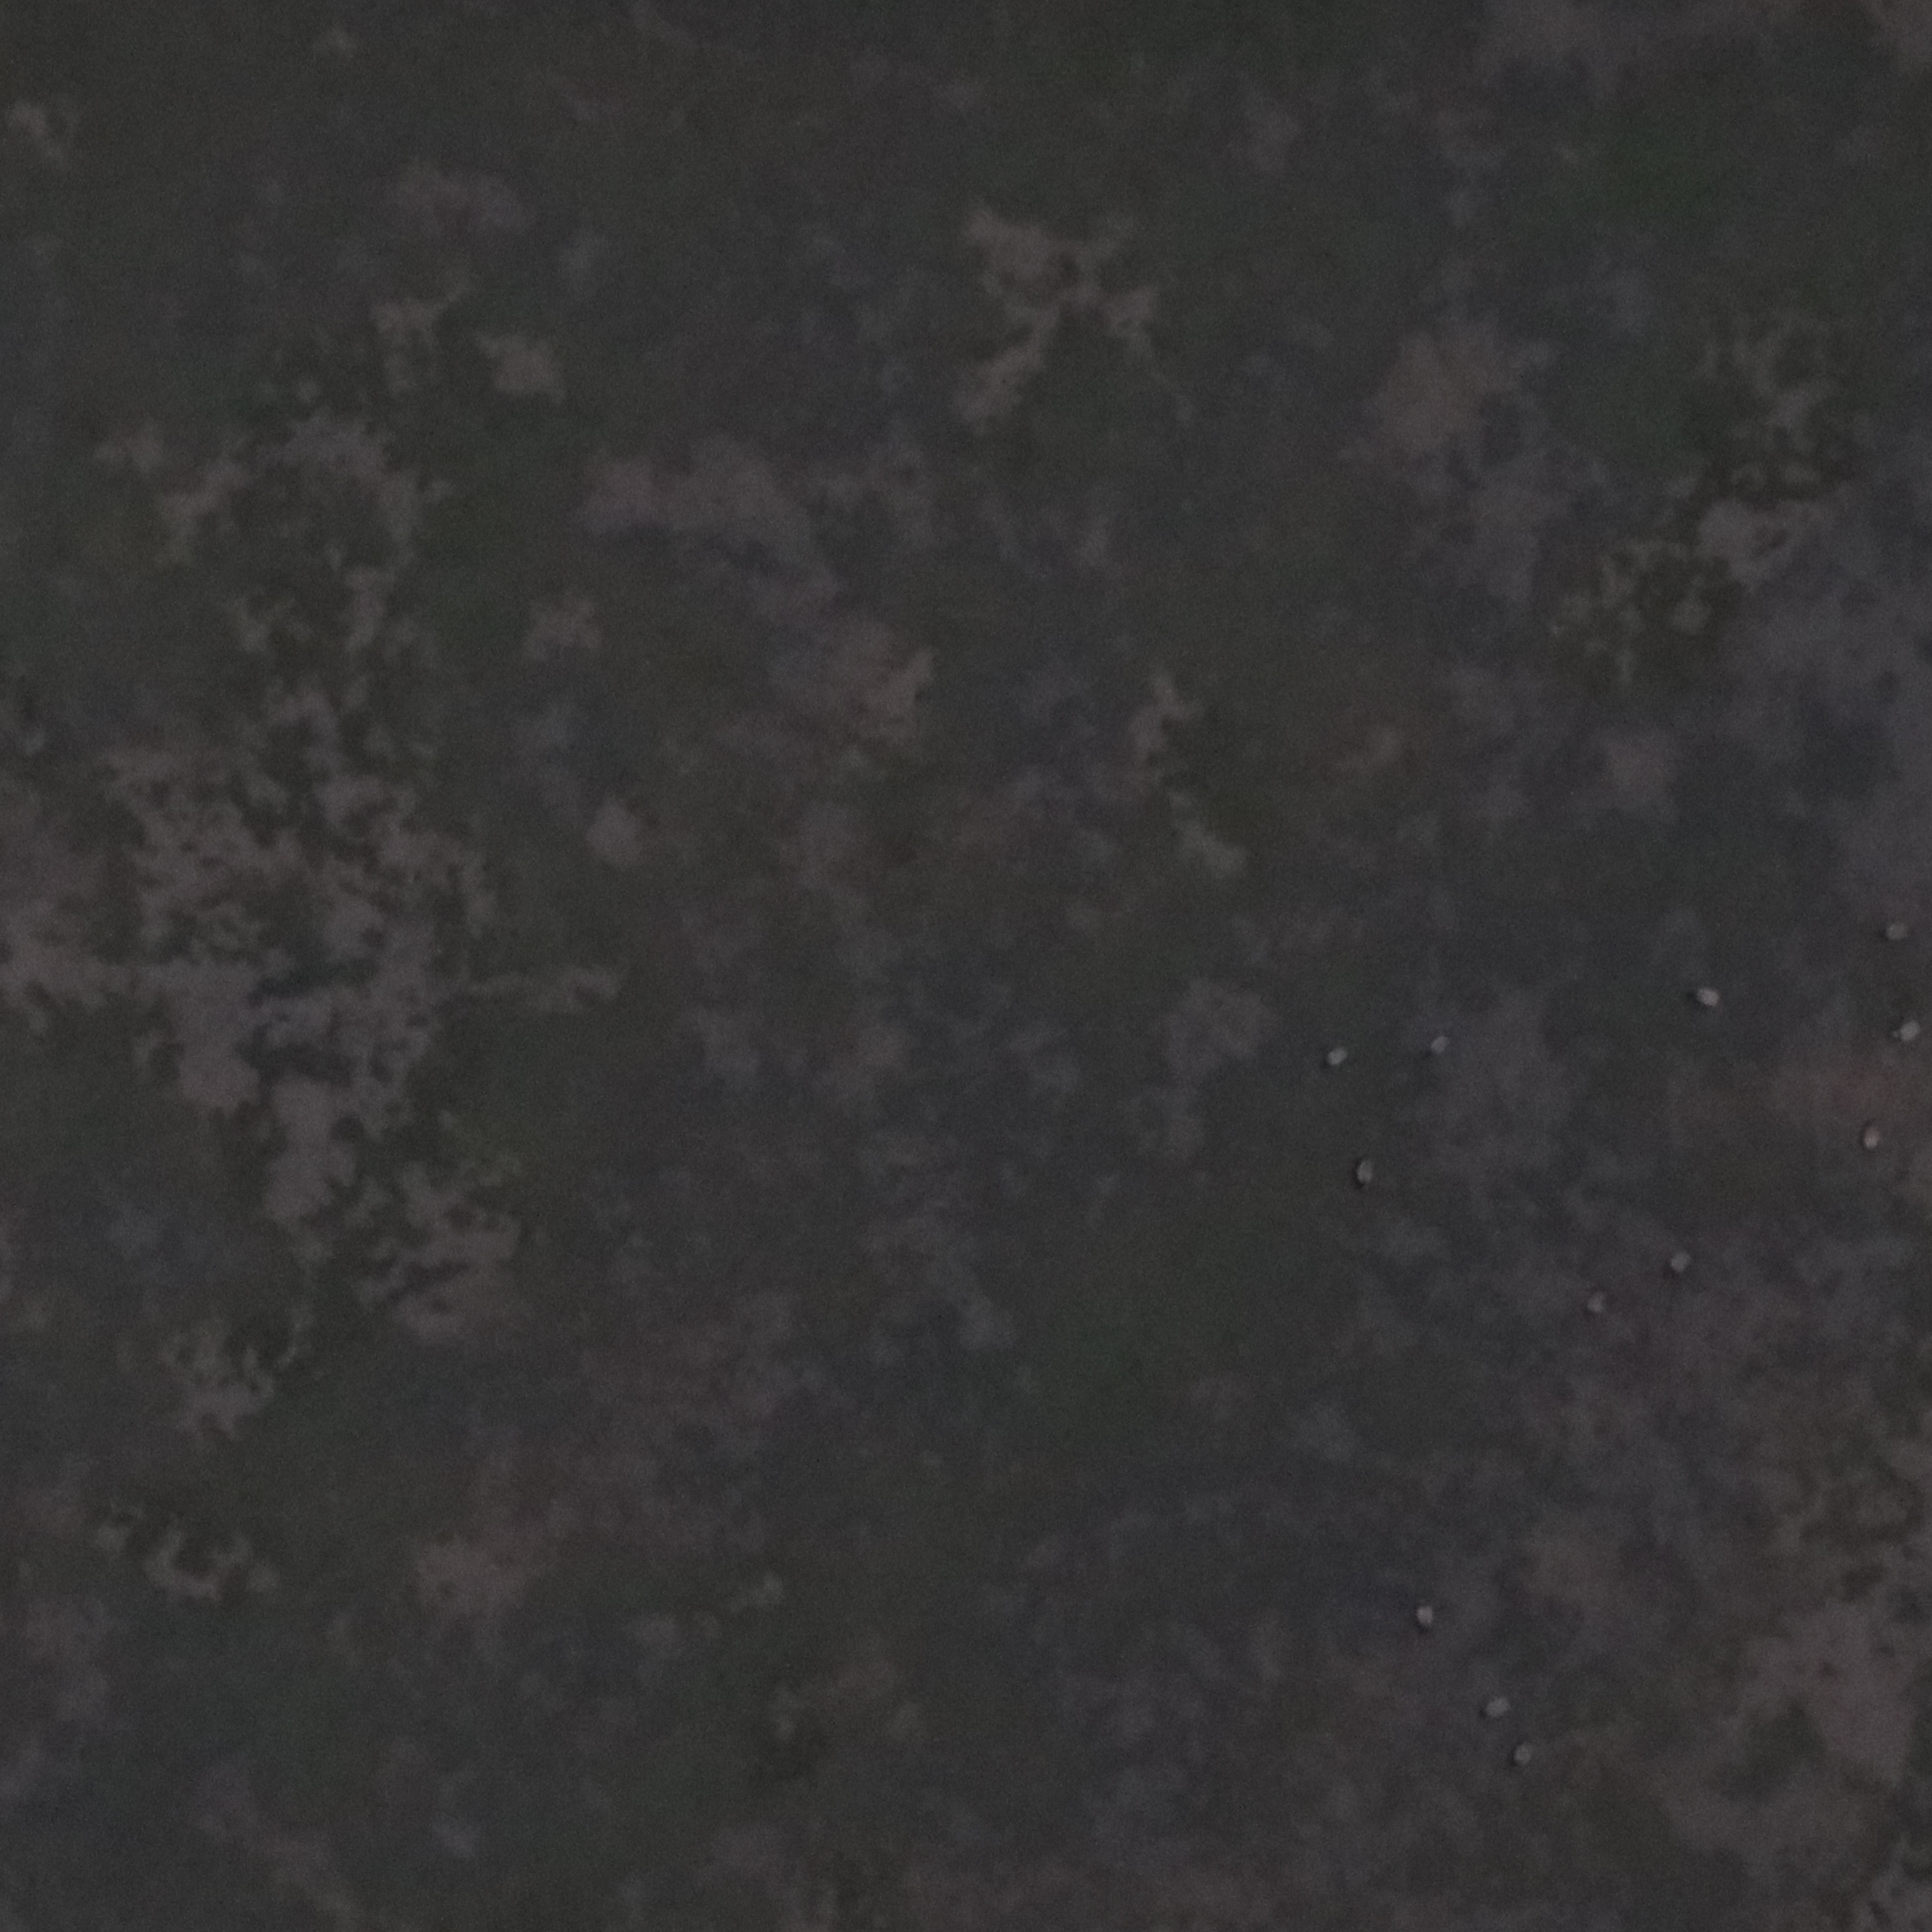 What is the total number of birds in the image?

12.